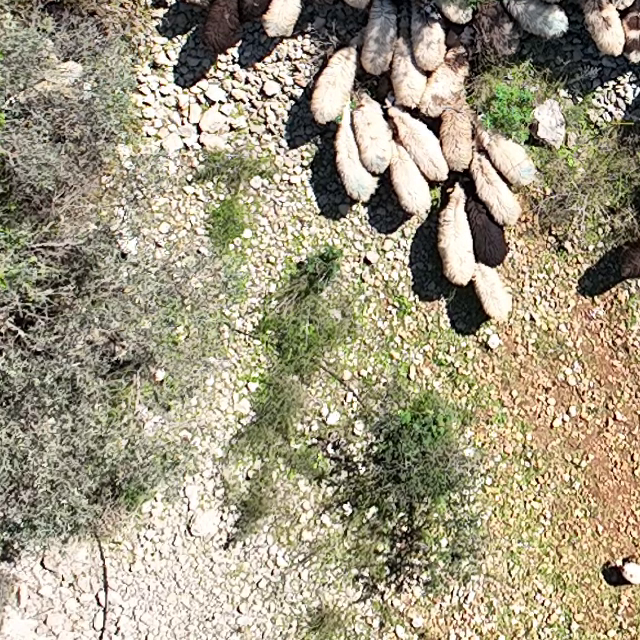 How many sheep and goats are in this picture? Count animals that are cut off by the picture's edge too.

30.